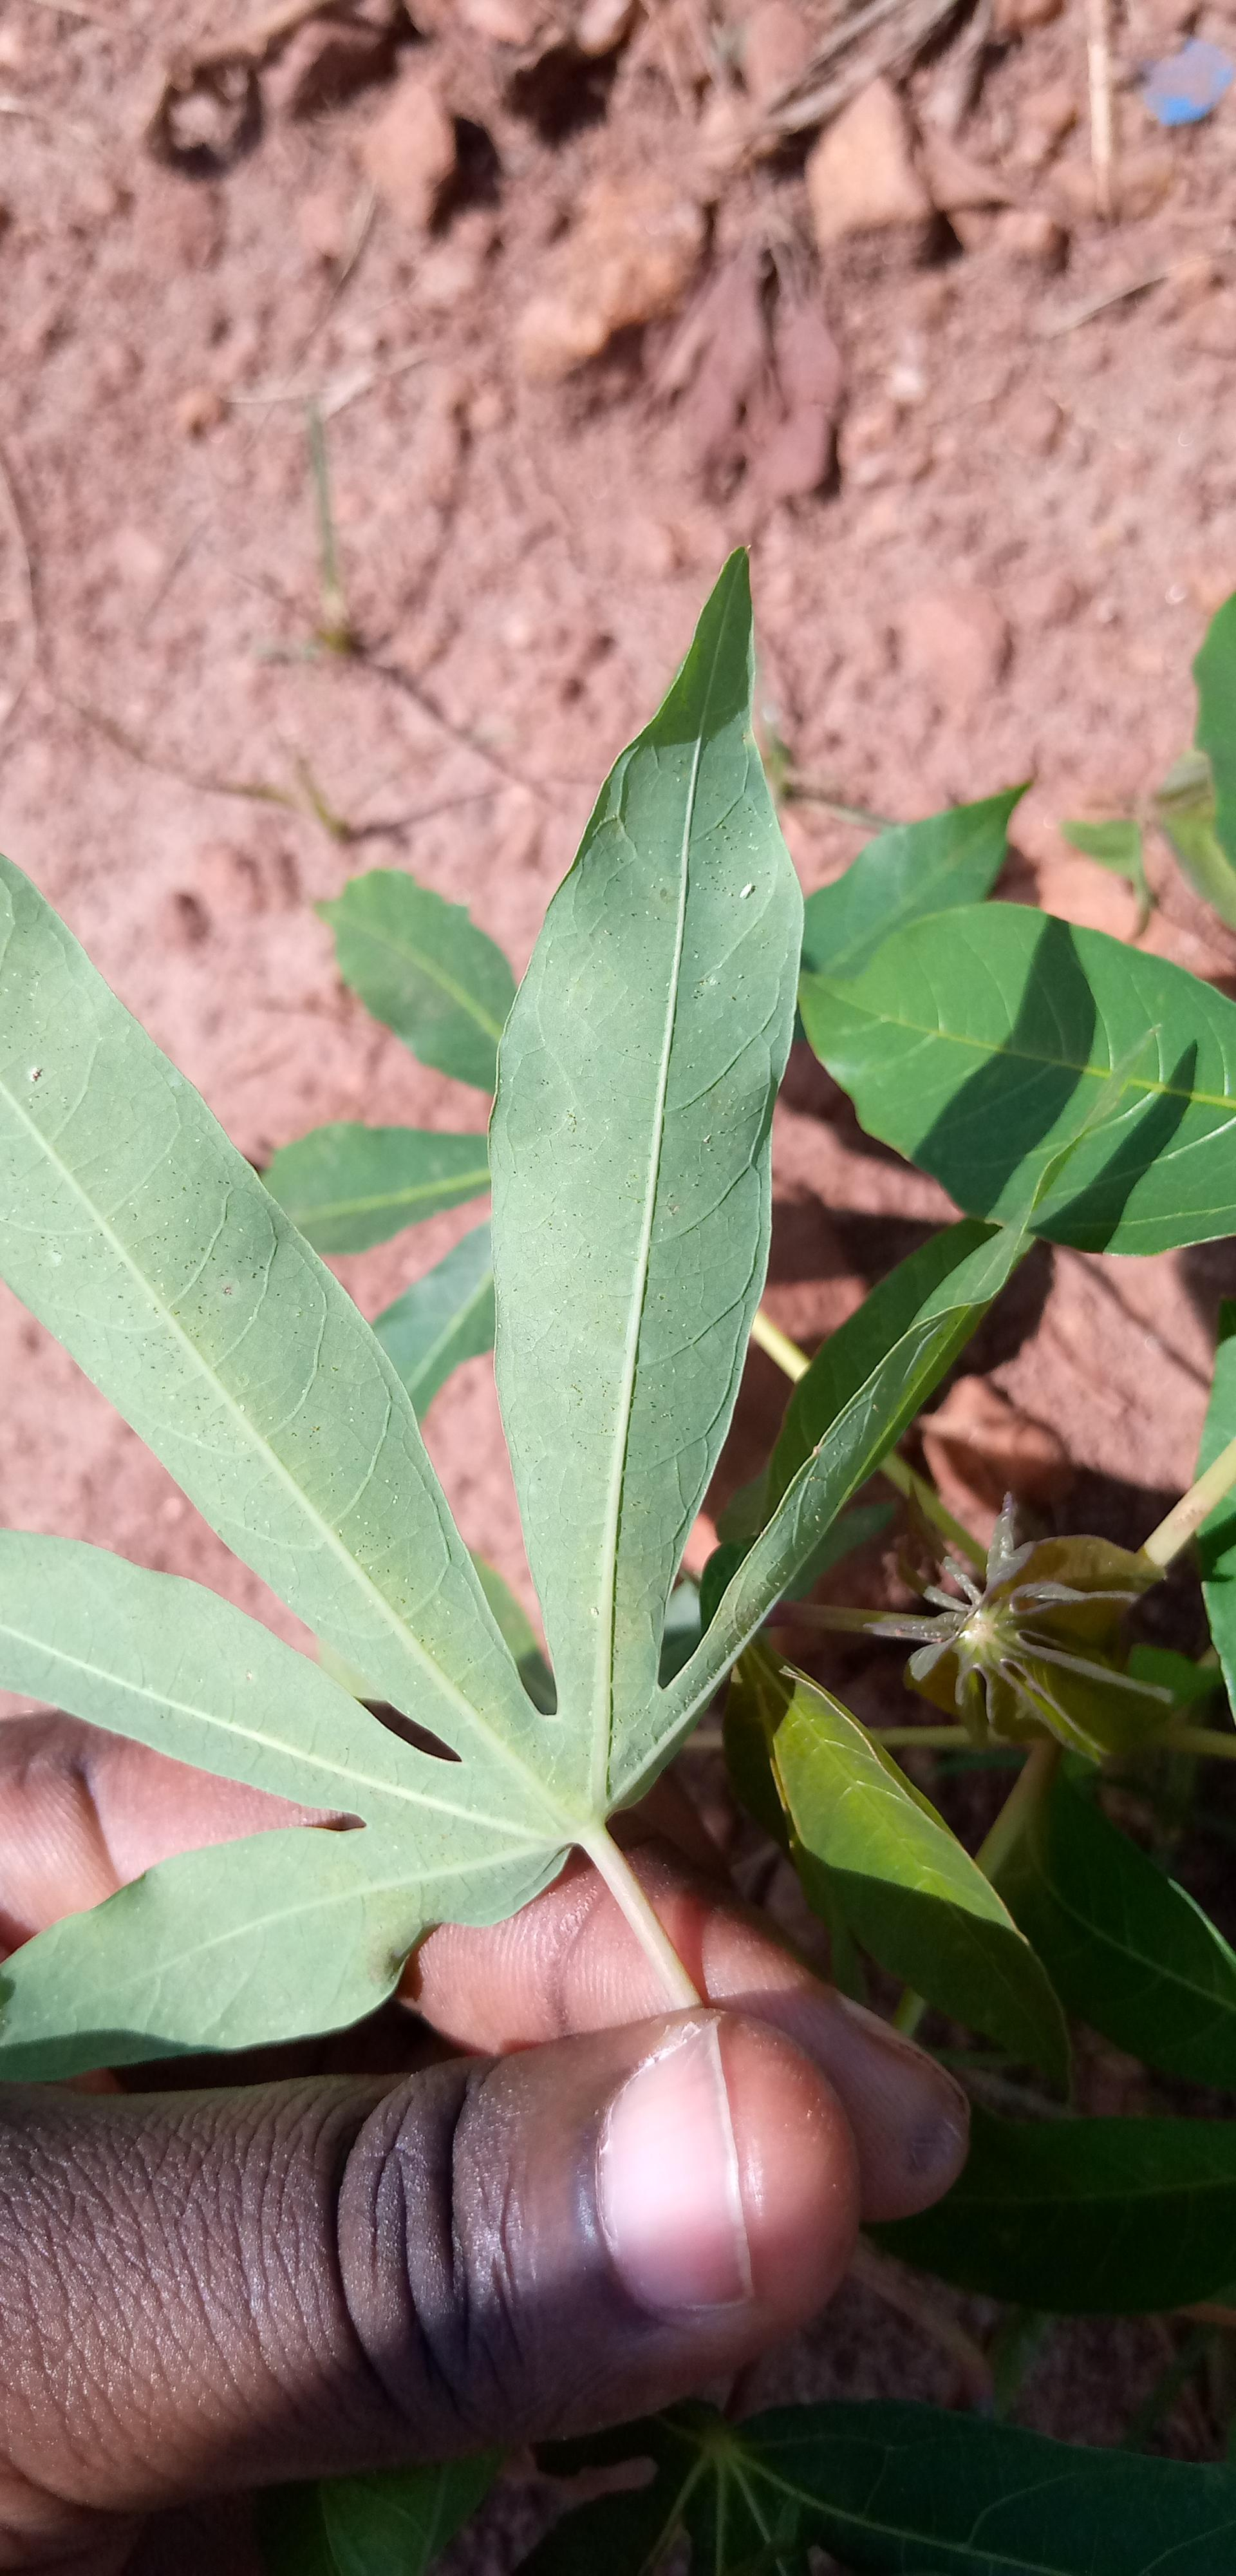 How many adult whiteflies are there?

3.